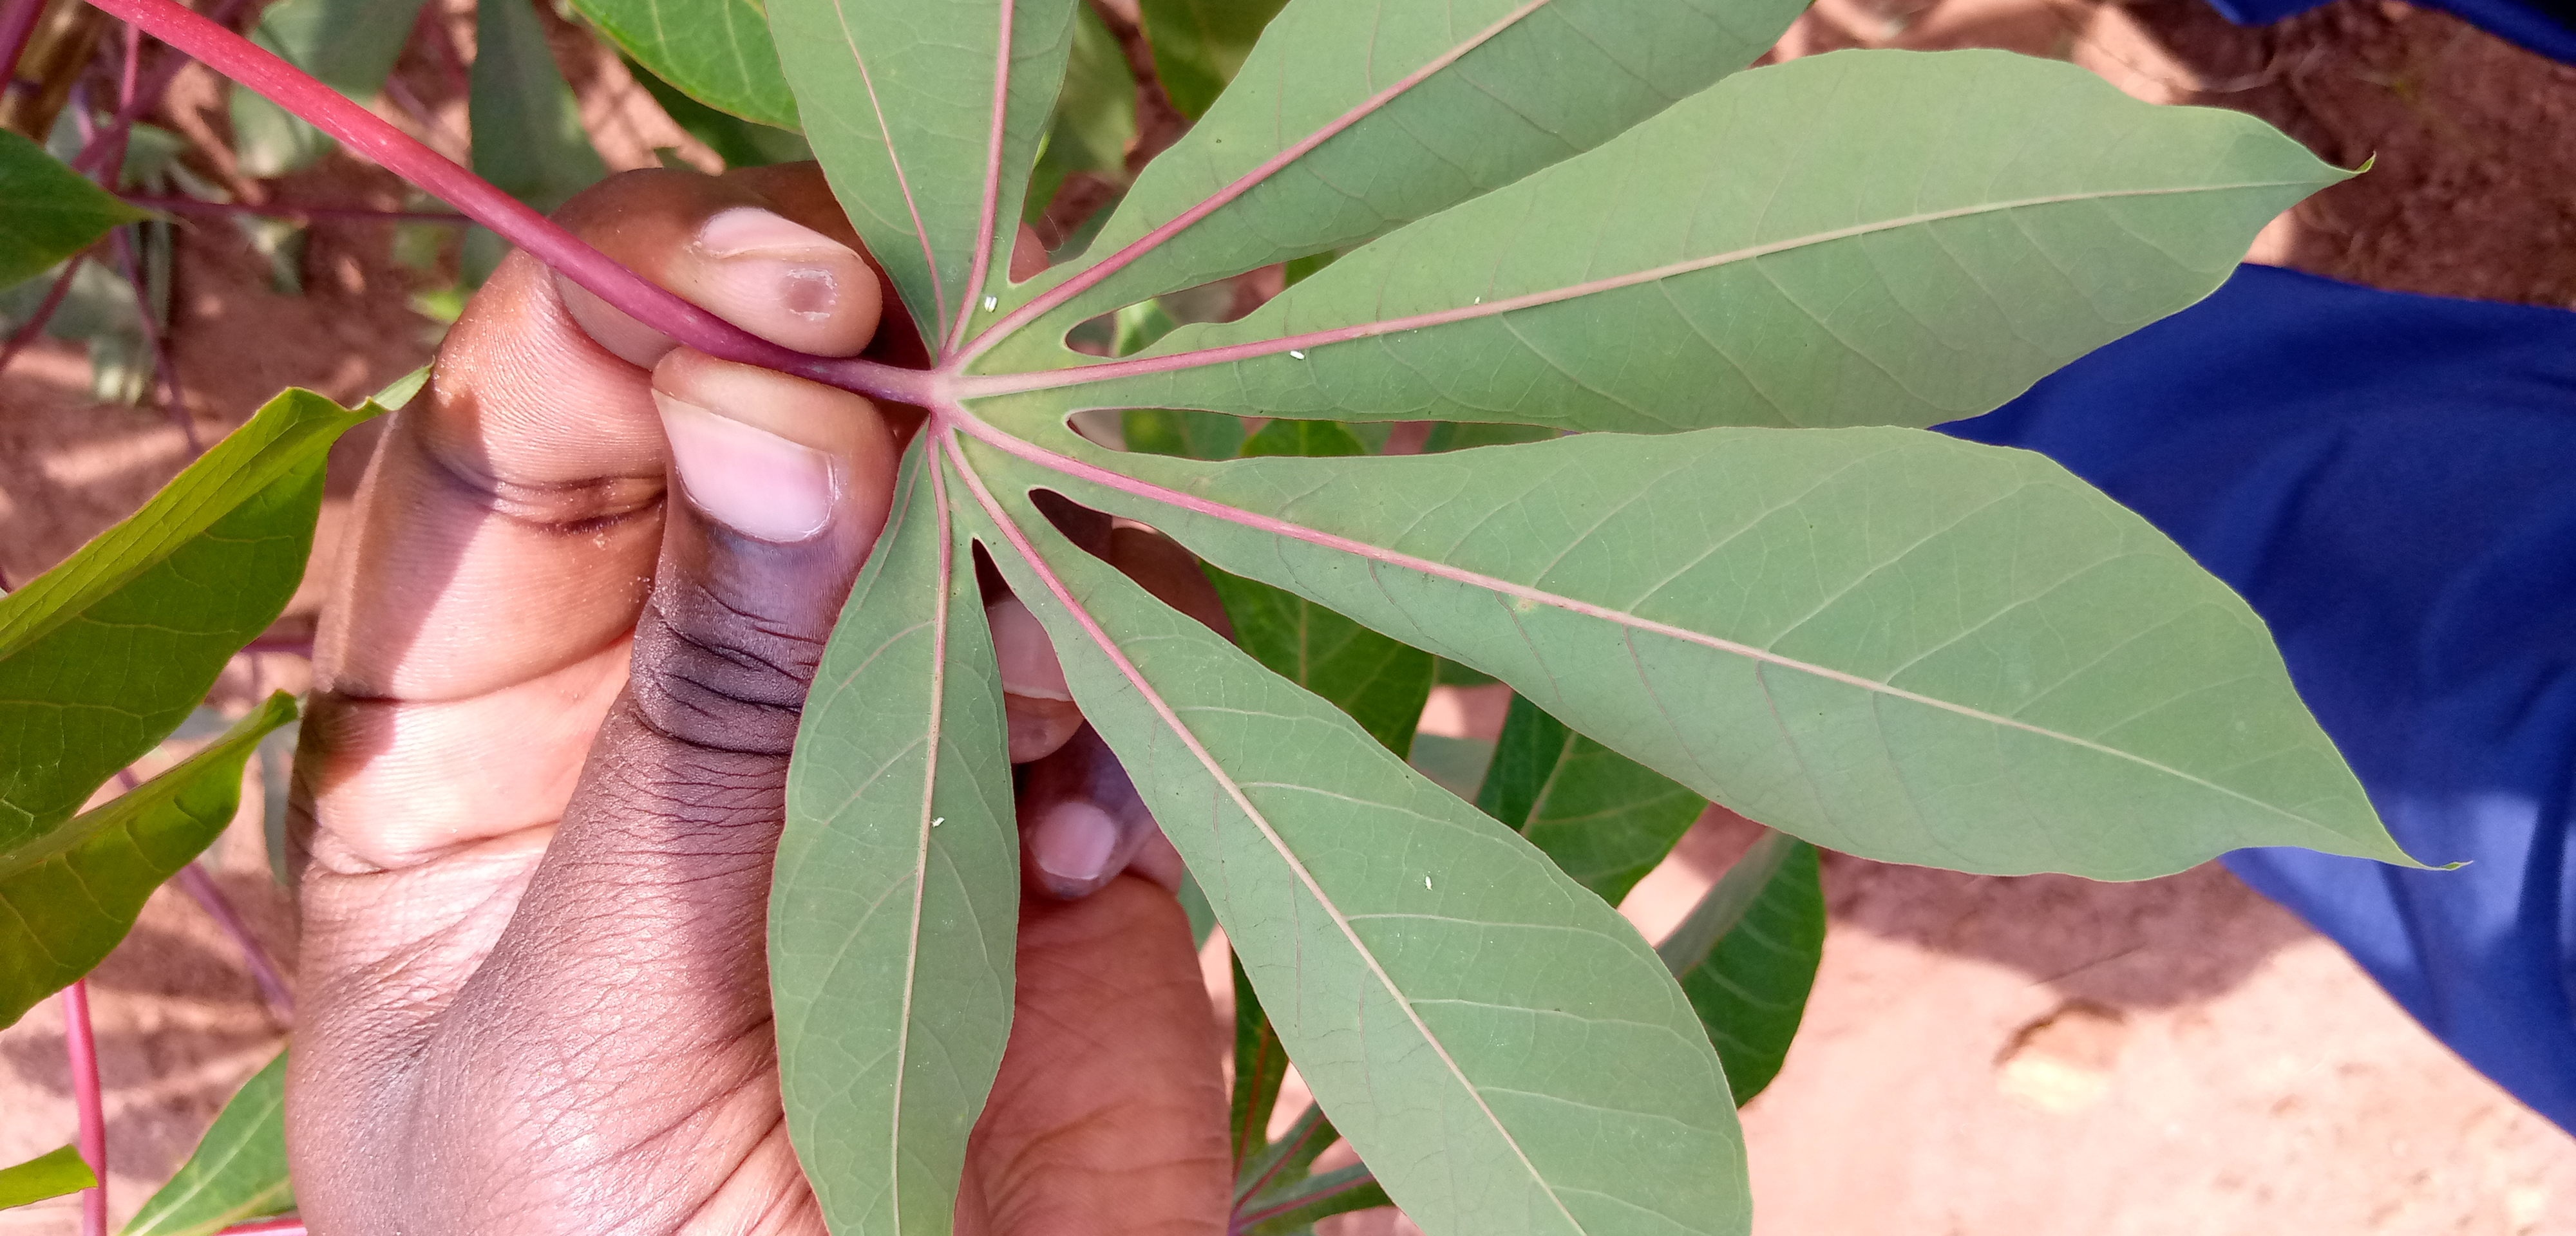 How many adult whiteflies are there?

6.